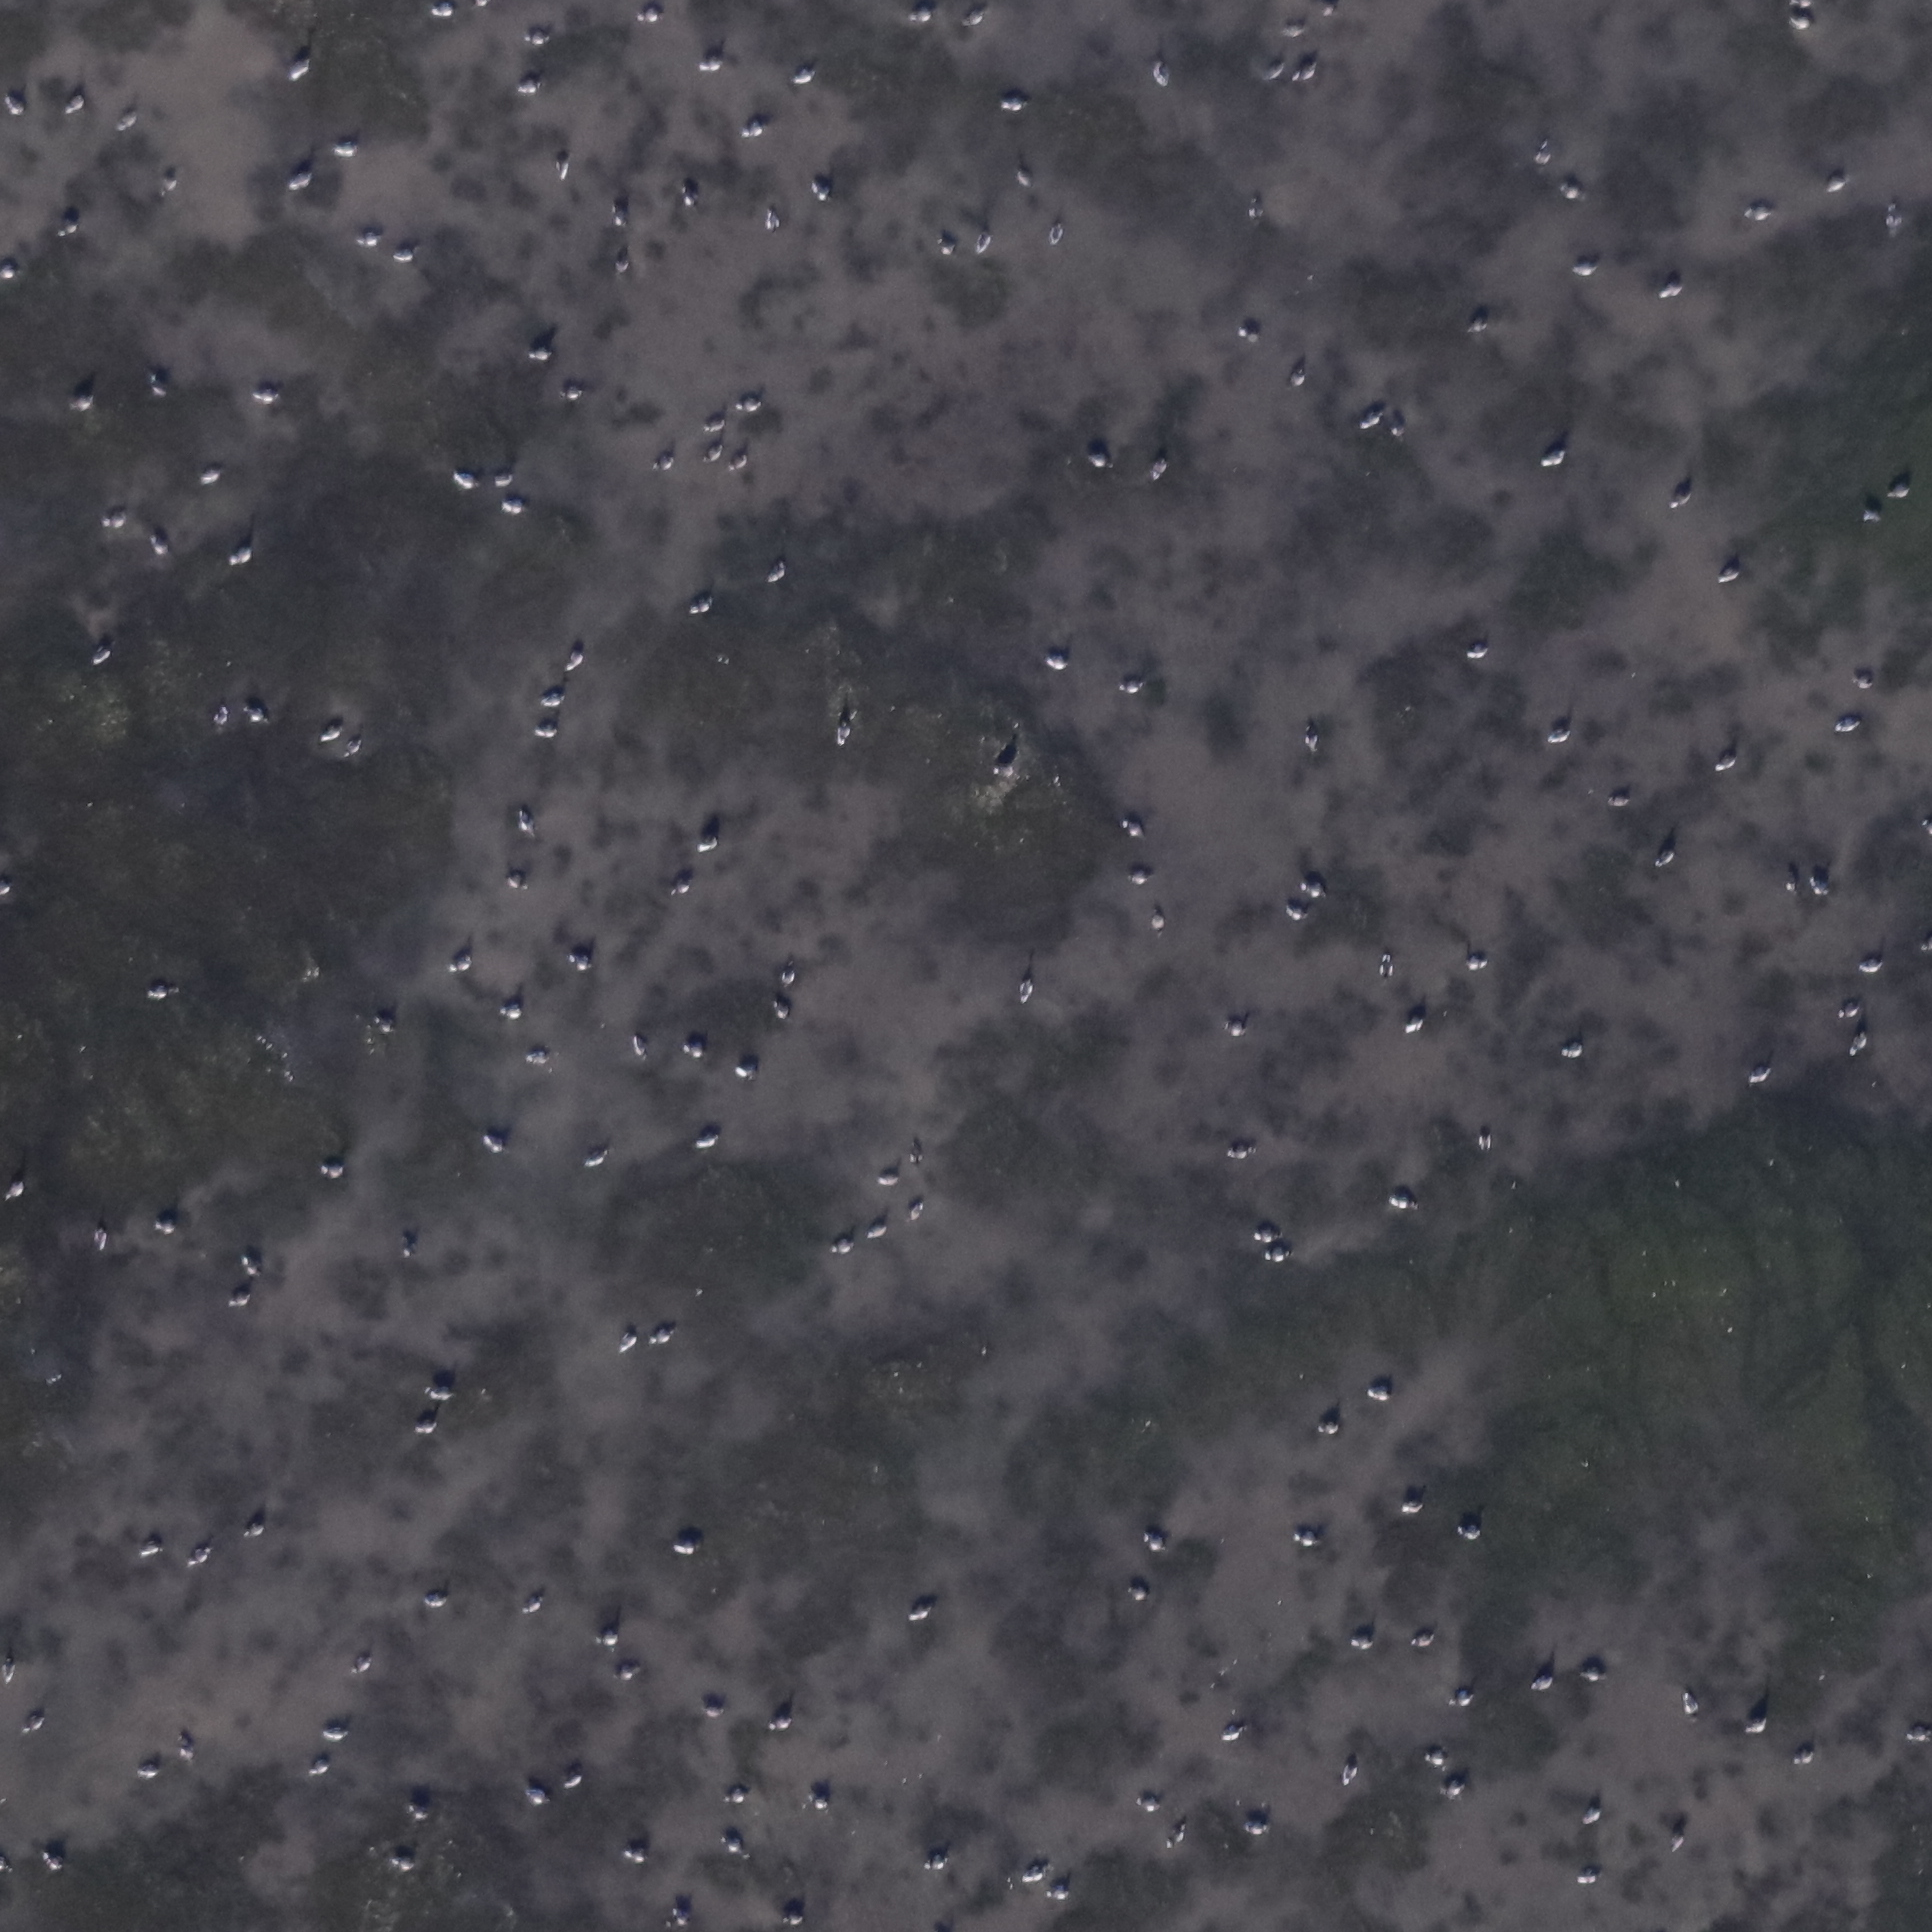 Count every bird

213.